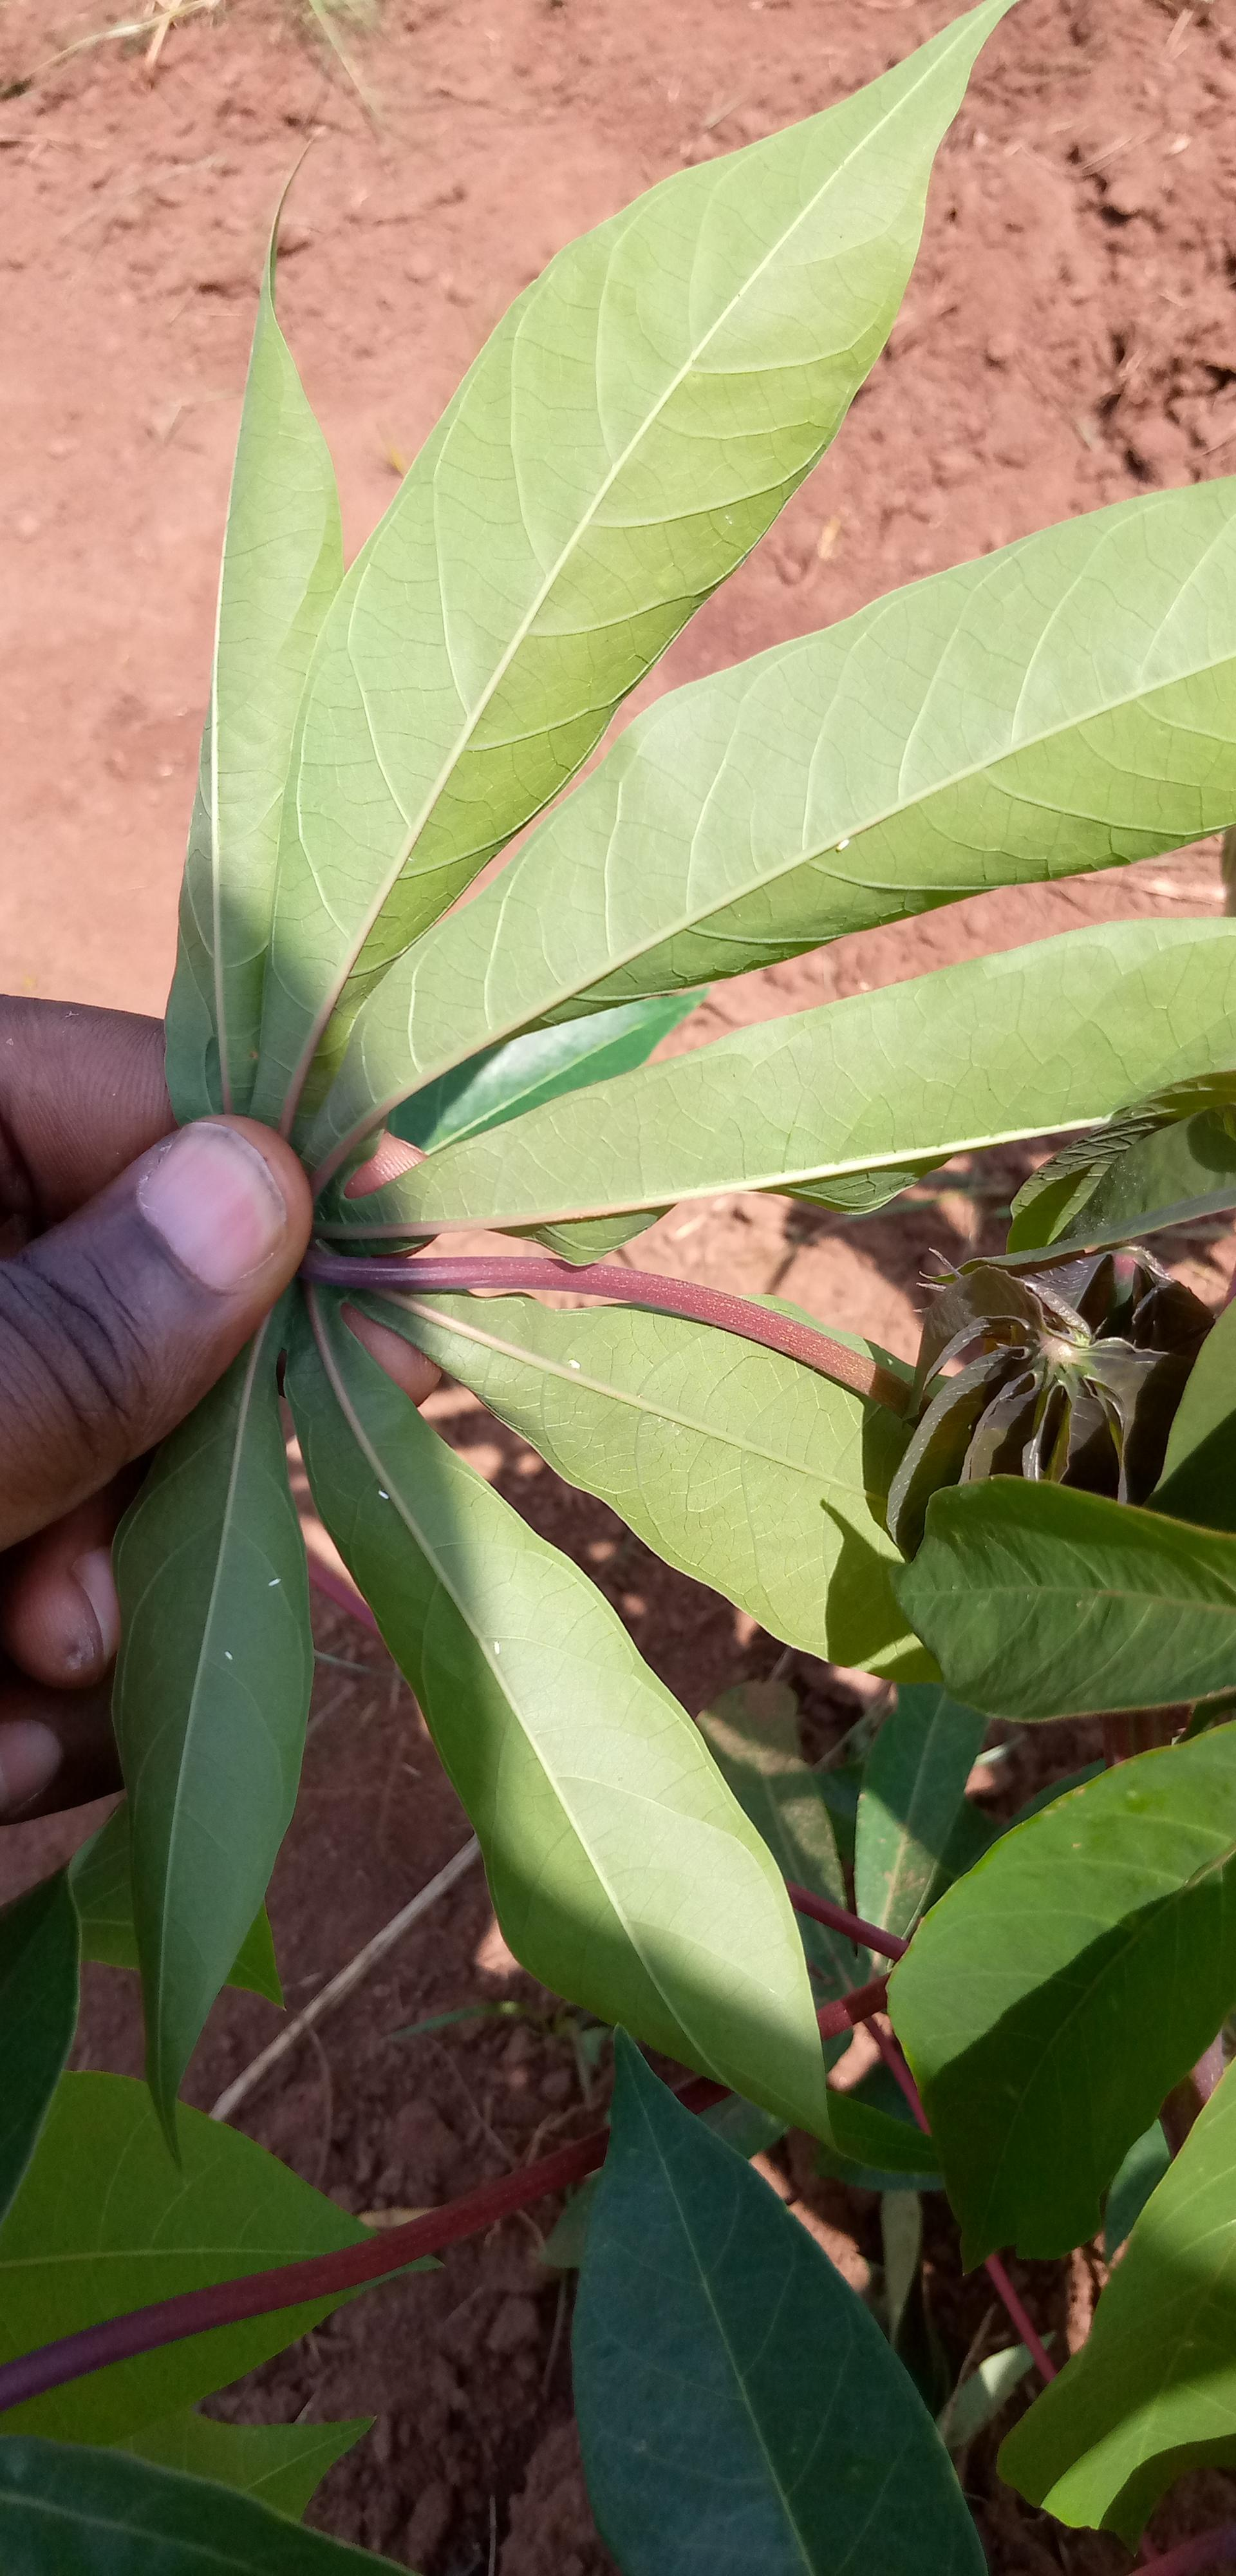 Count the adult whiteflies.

6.